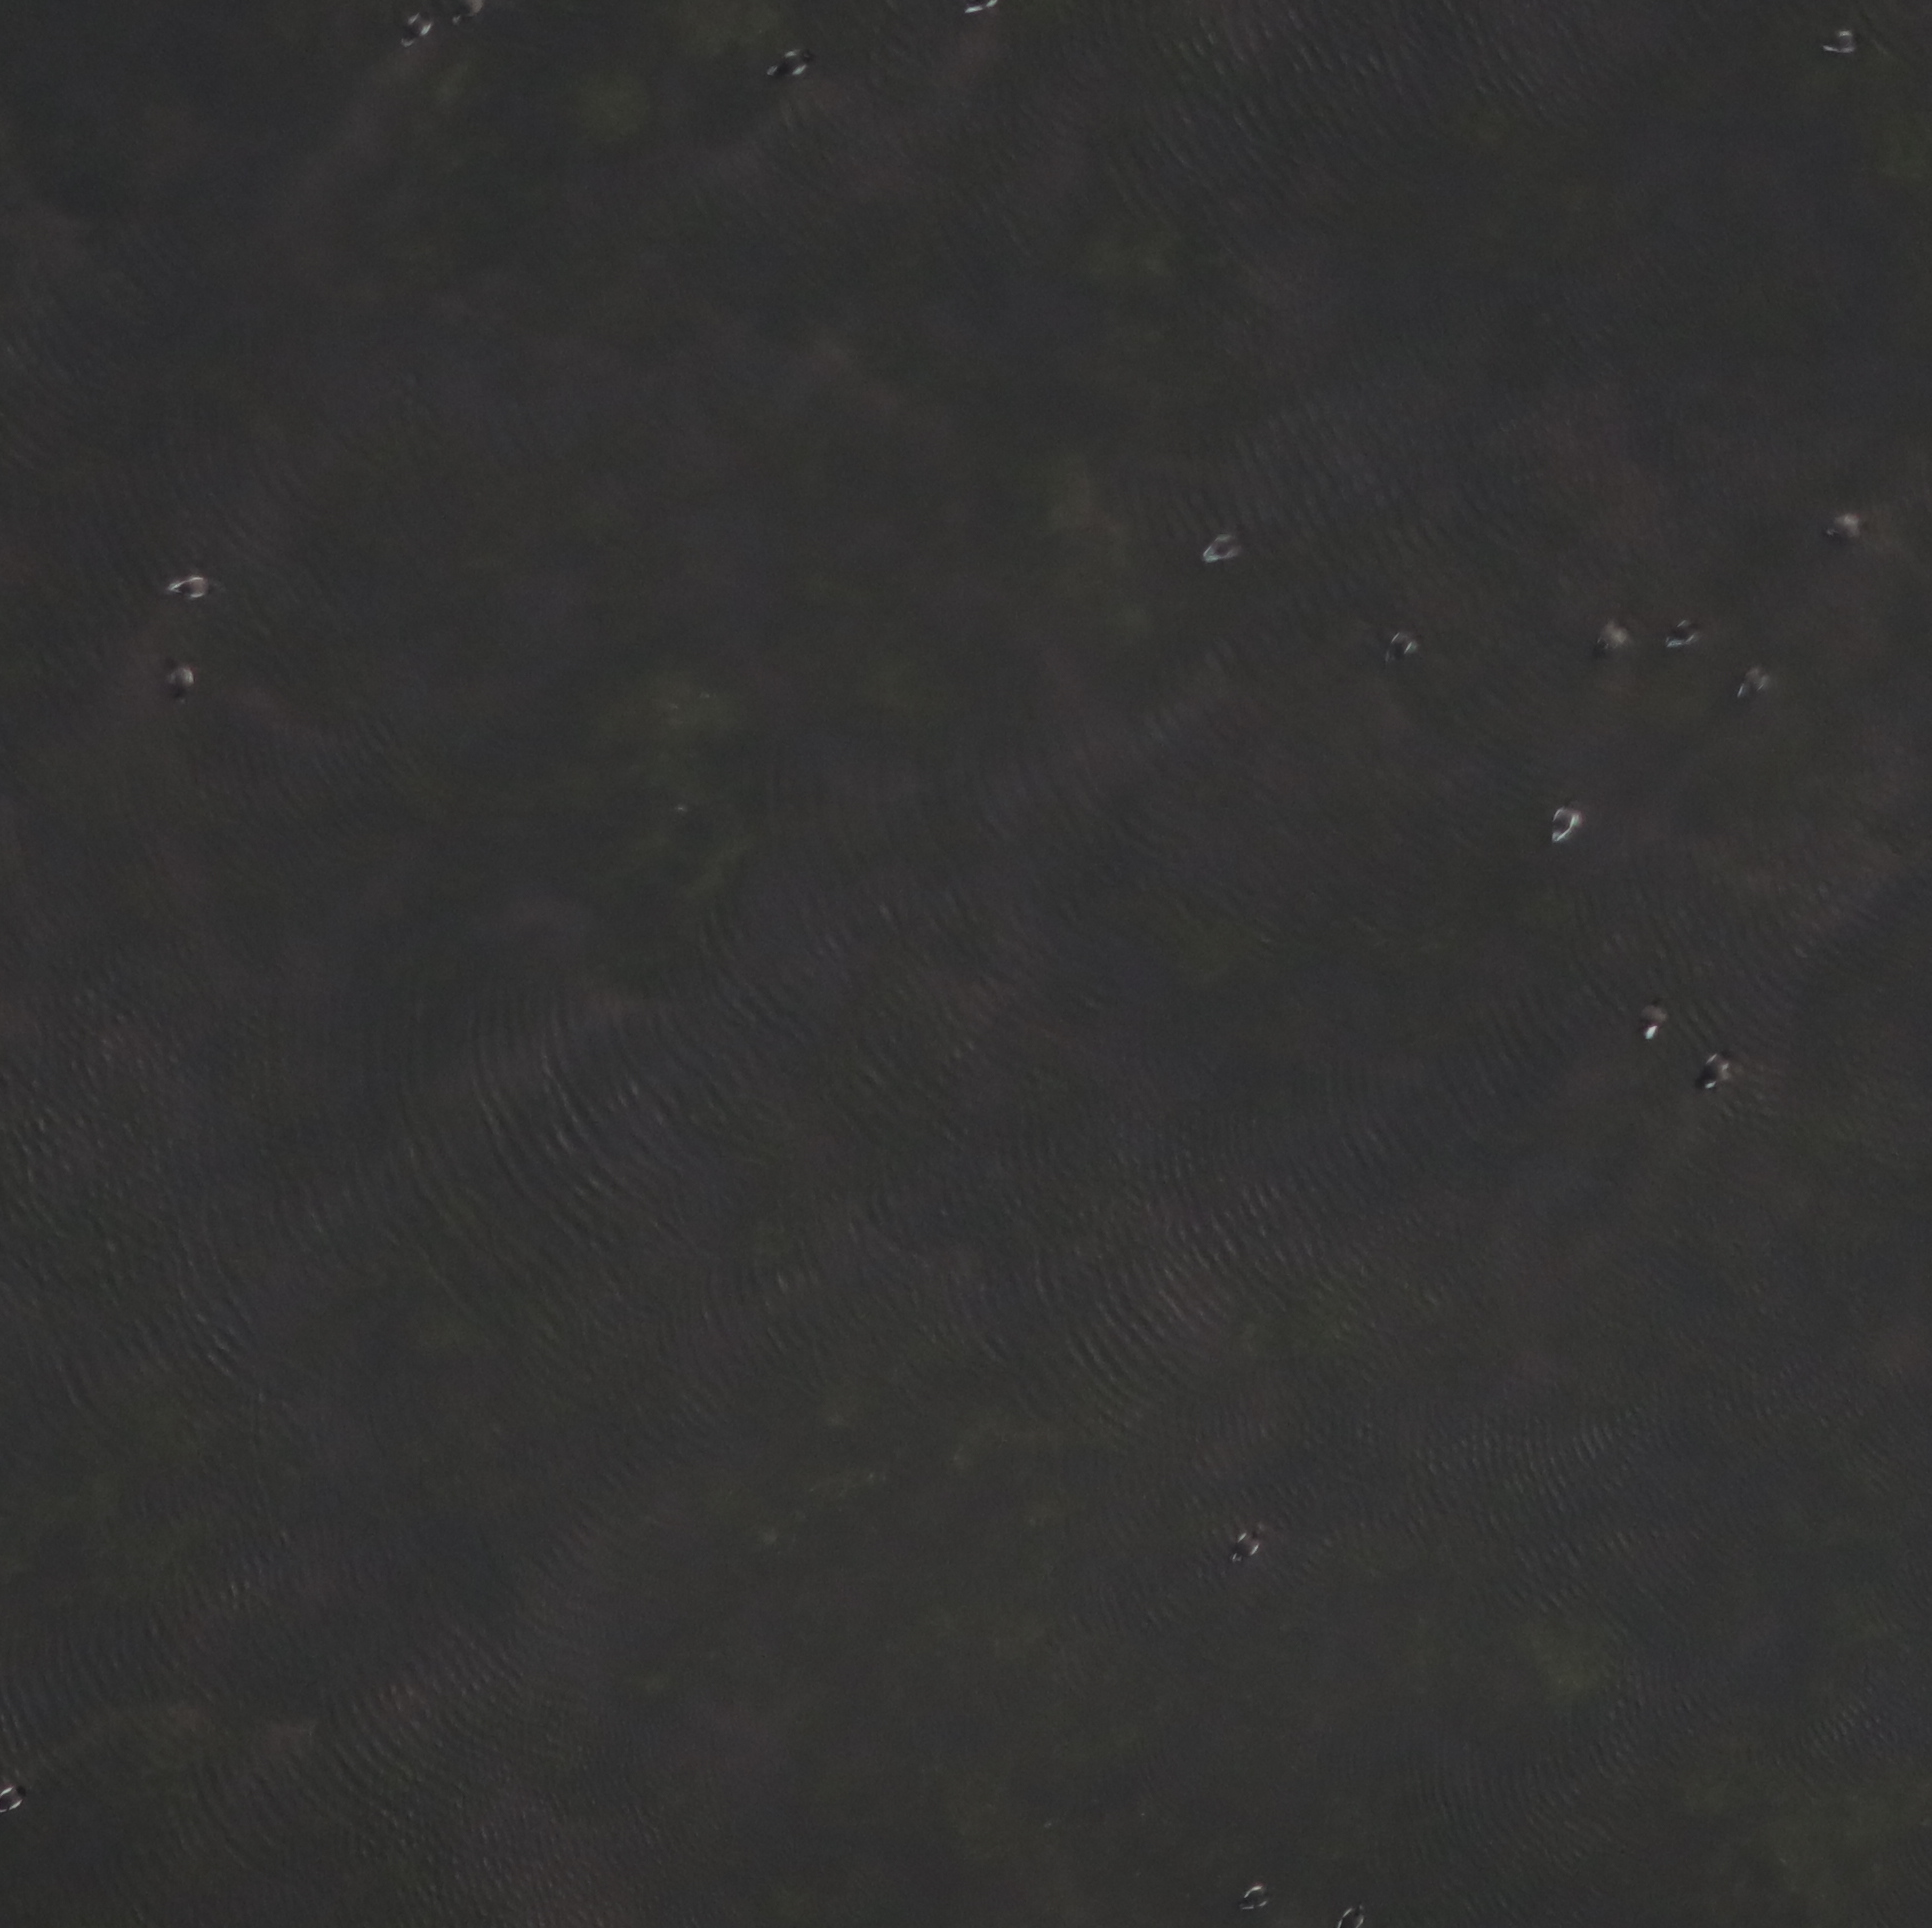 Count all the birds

19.